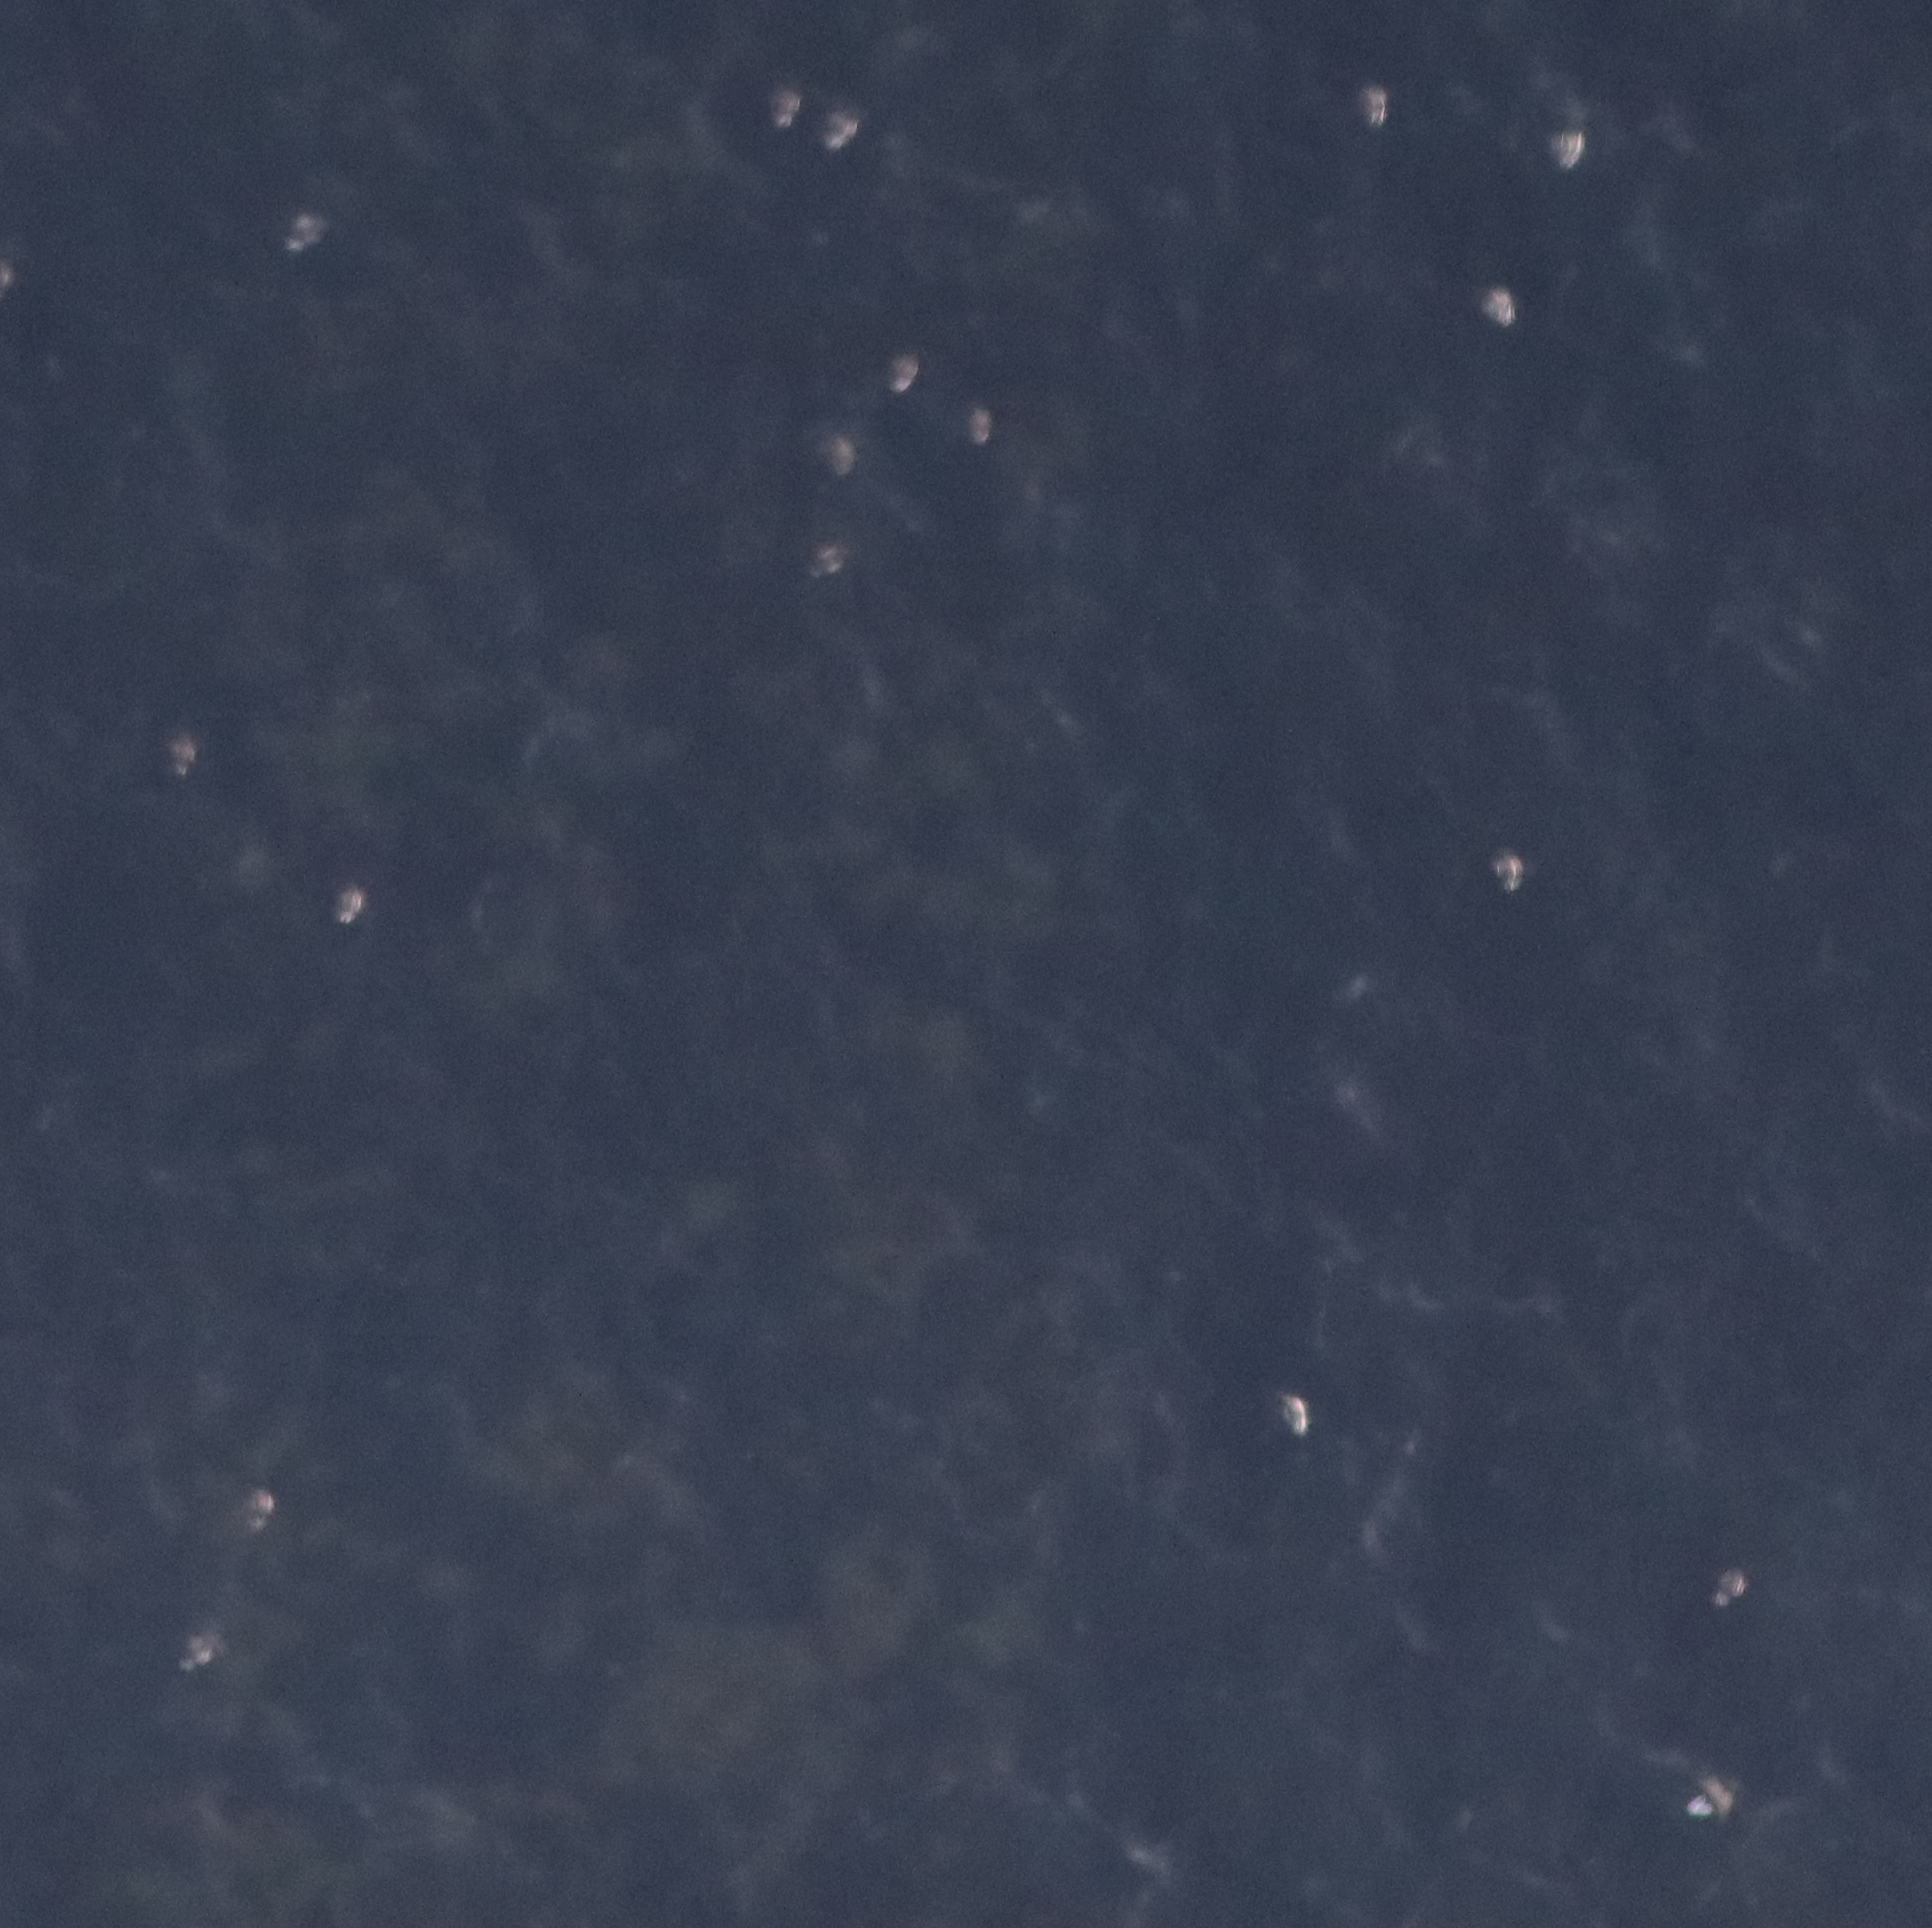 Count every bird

19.